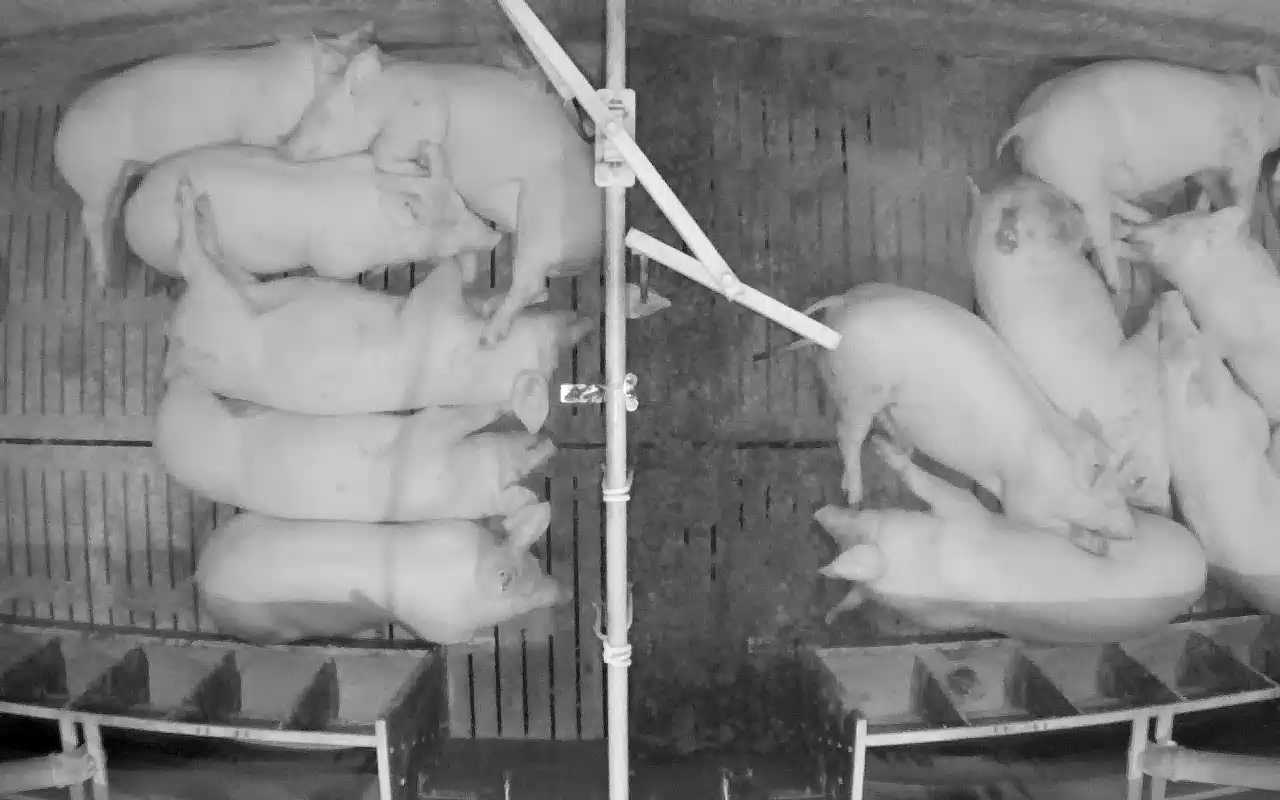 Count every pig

12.